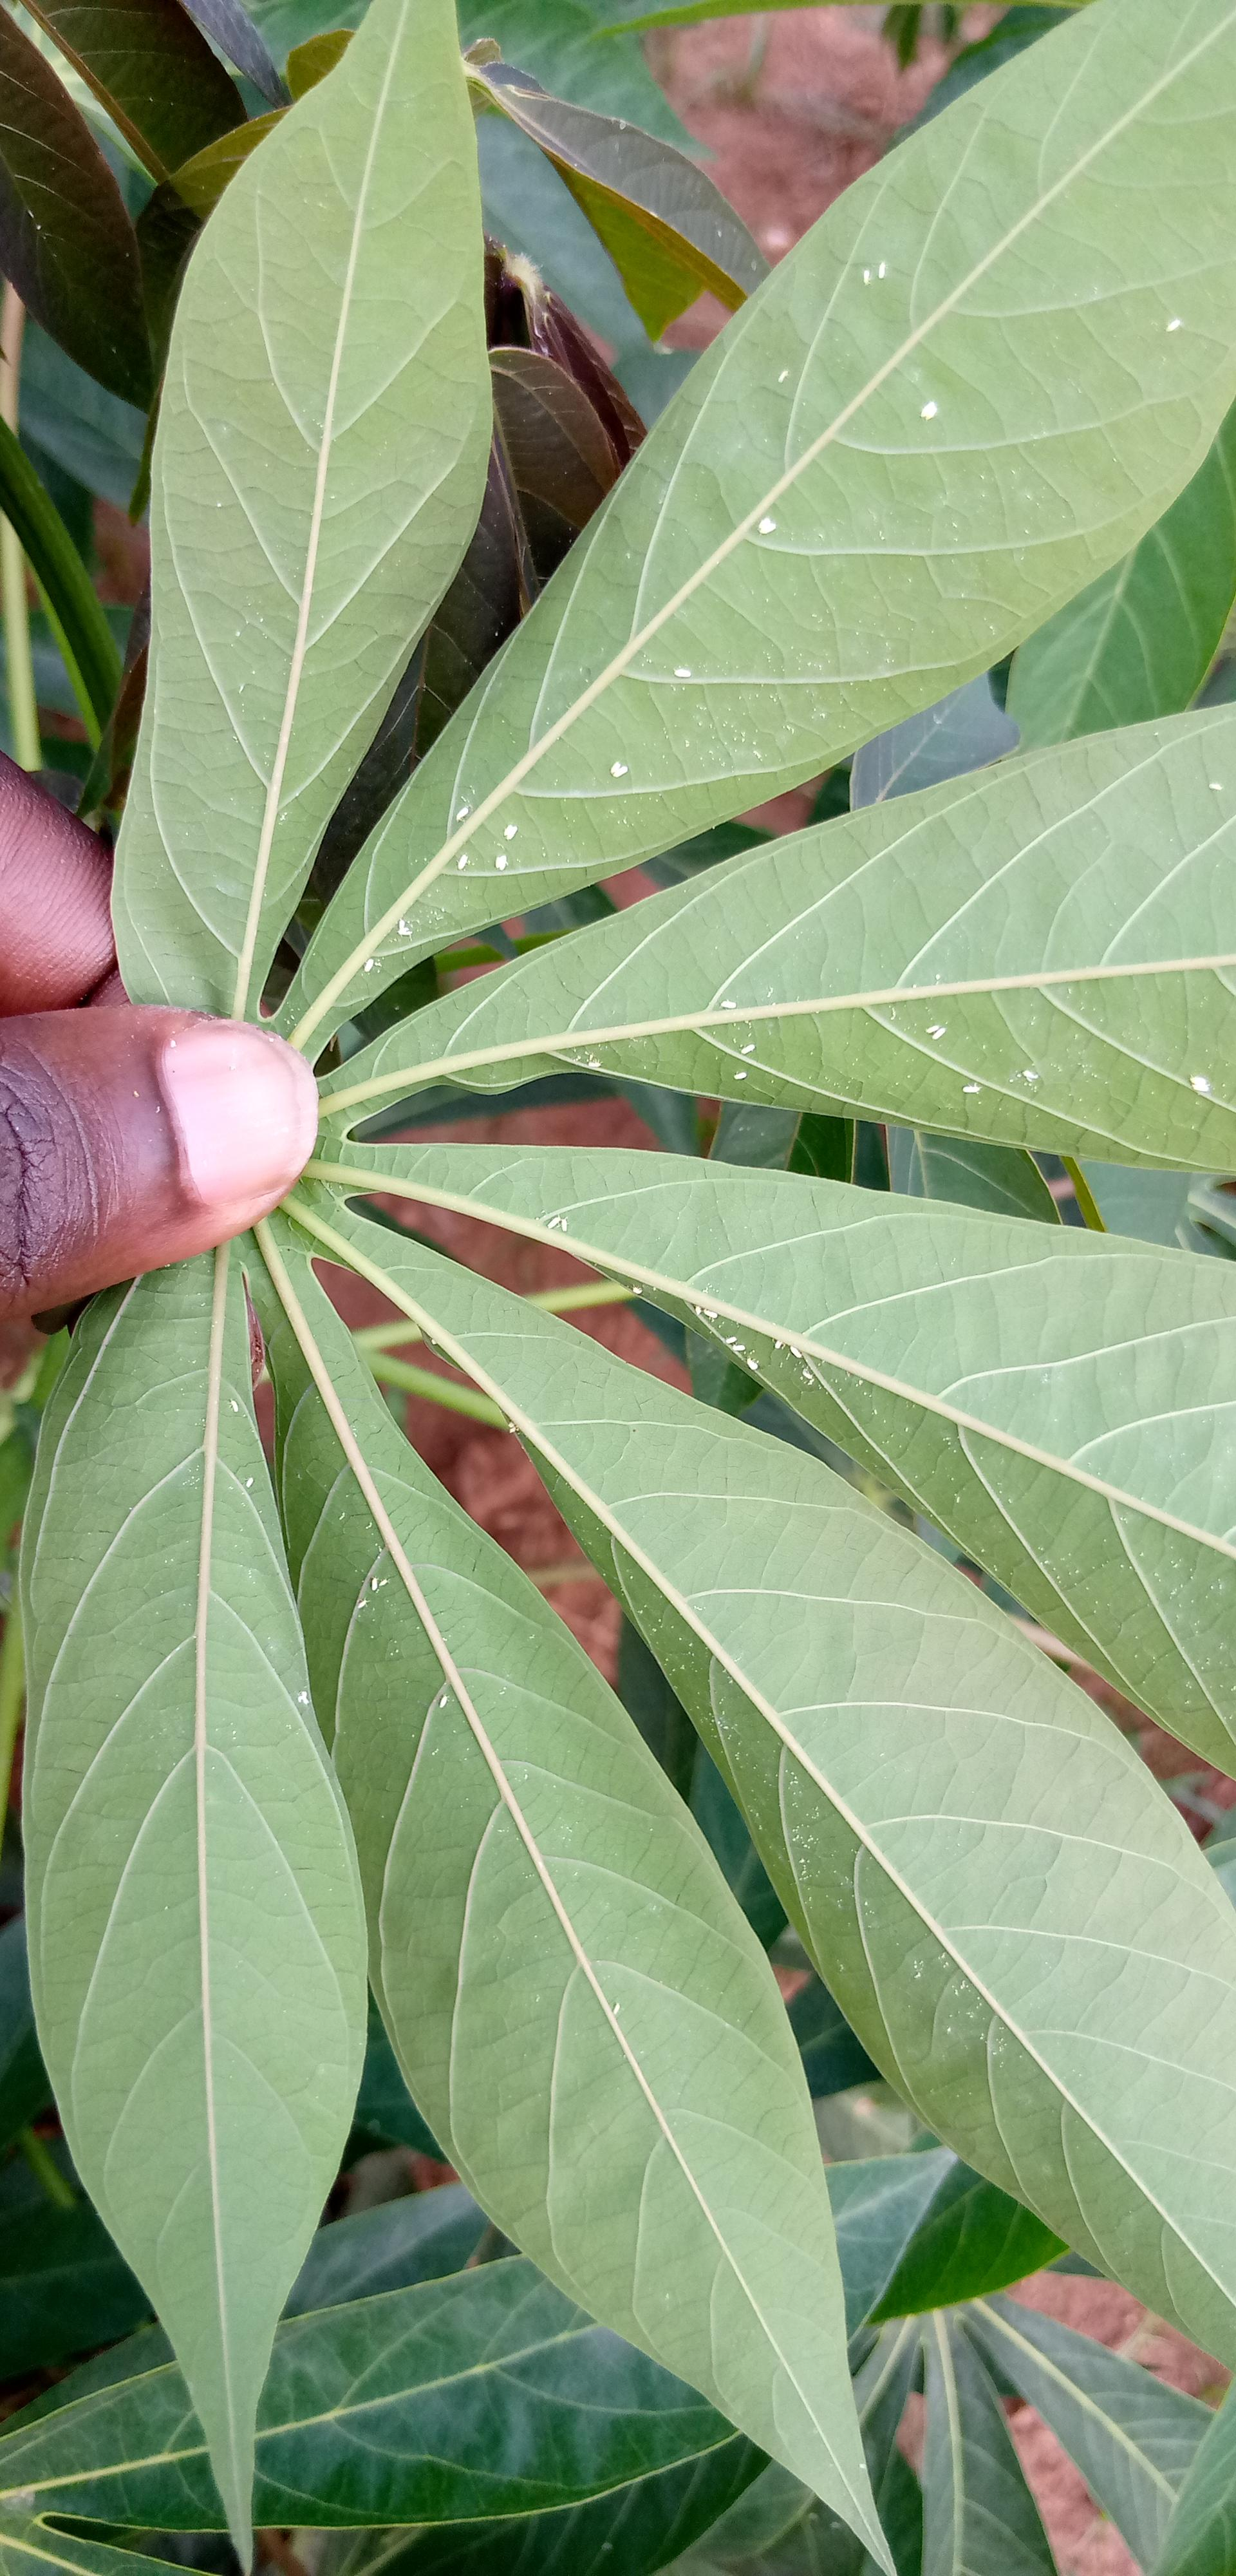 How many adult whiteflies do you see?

41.